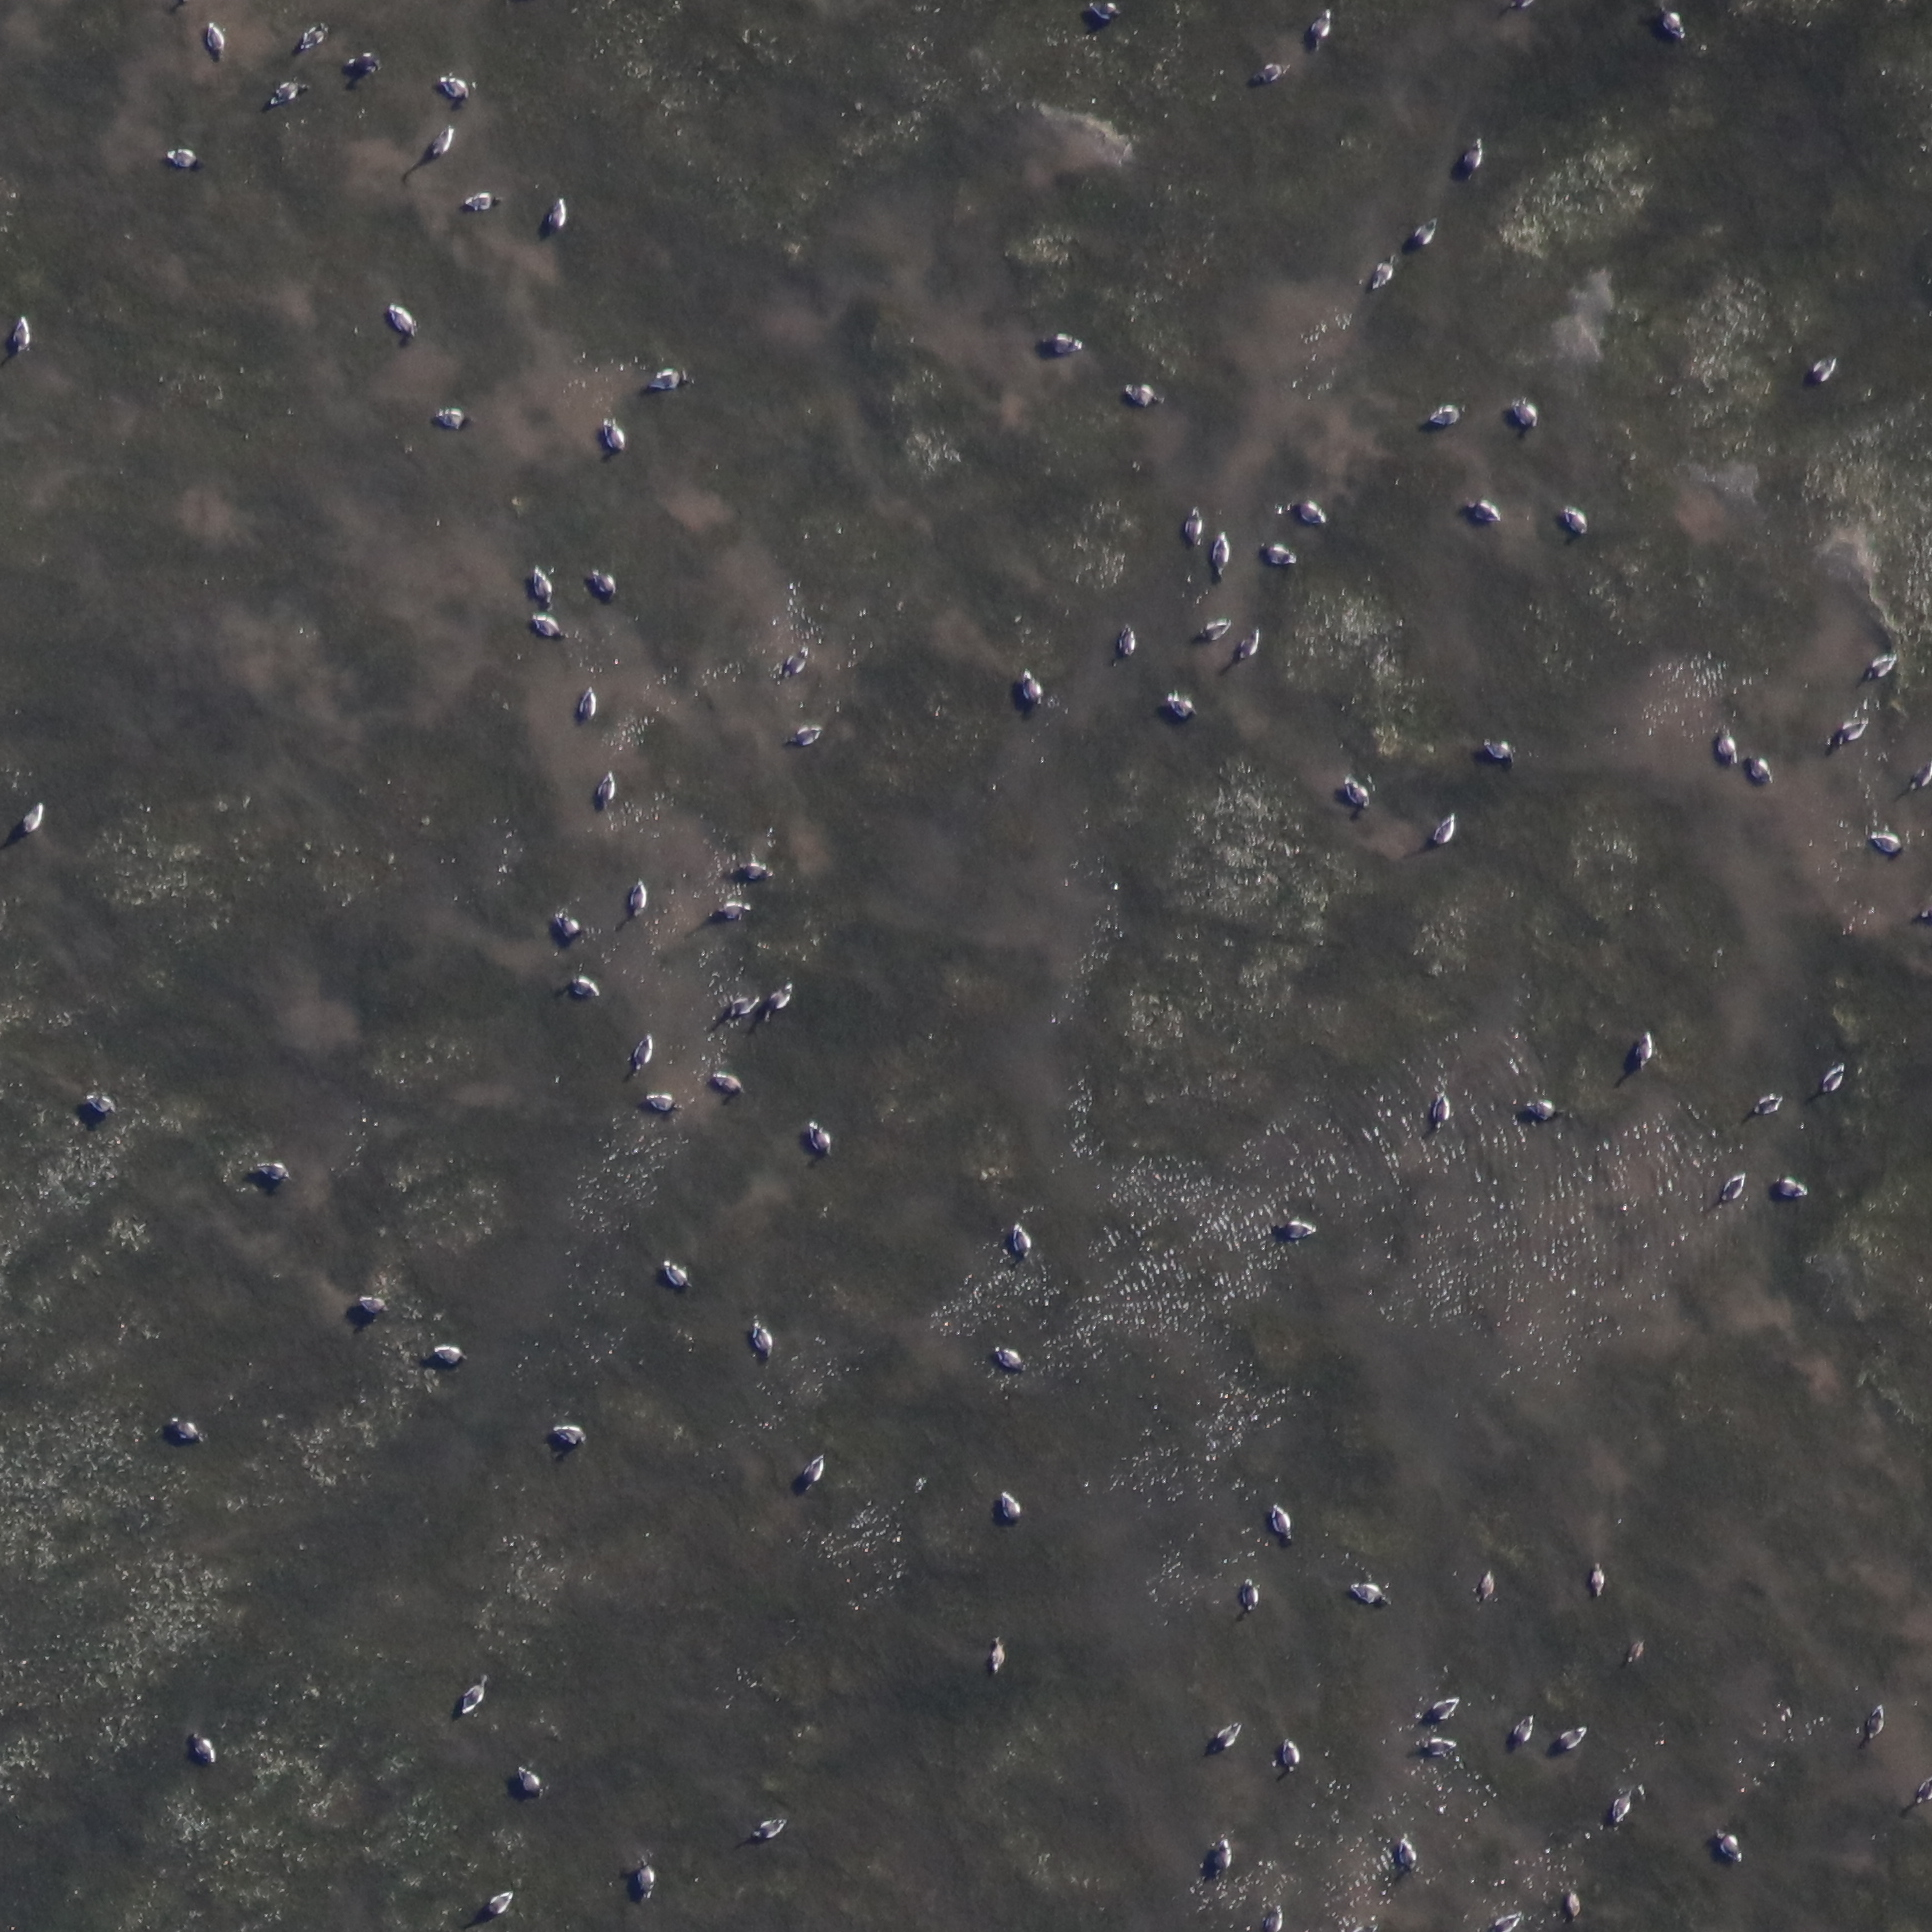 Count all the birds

113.